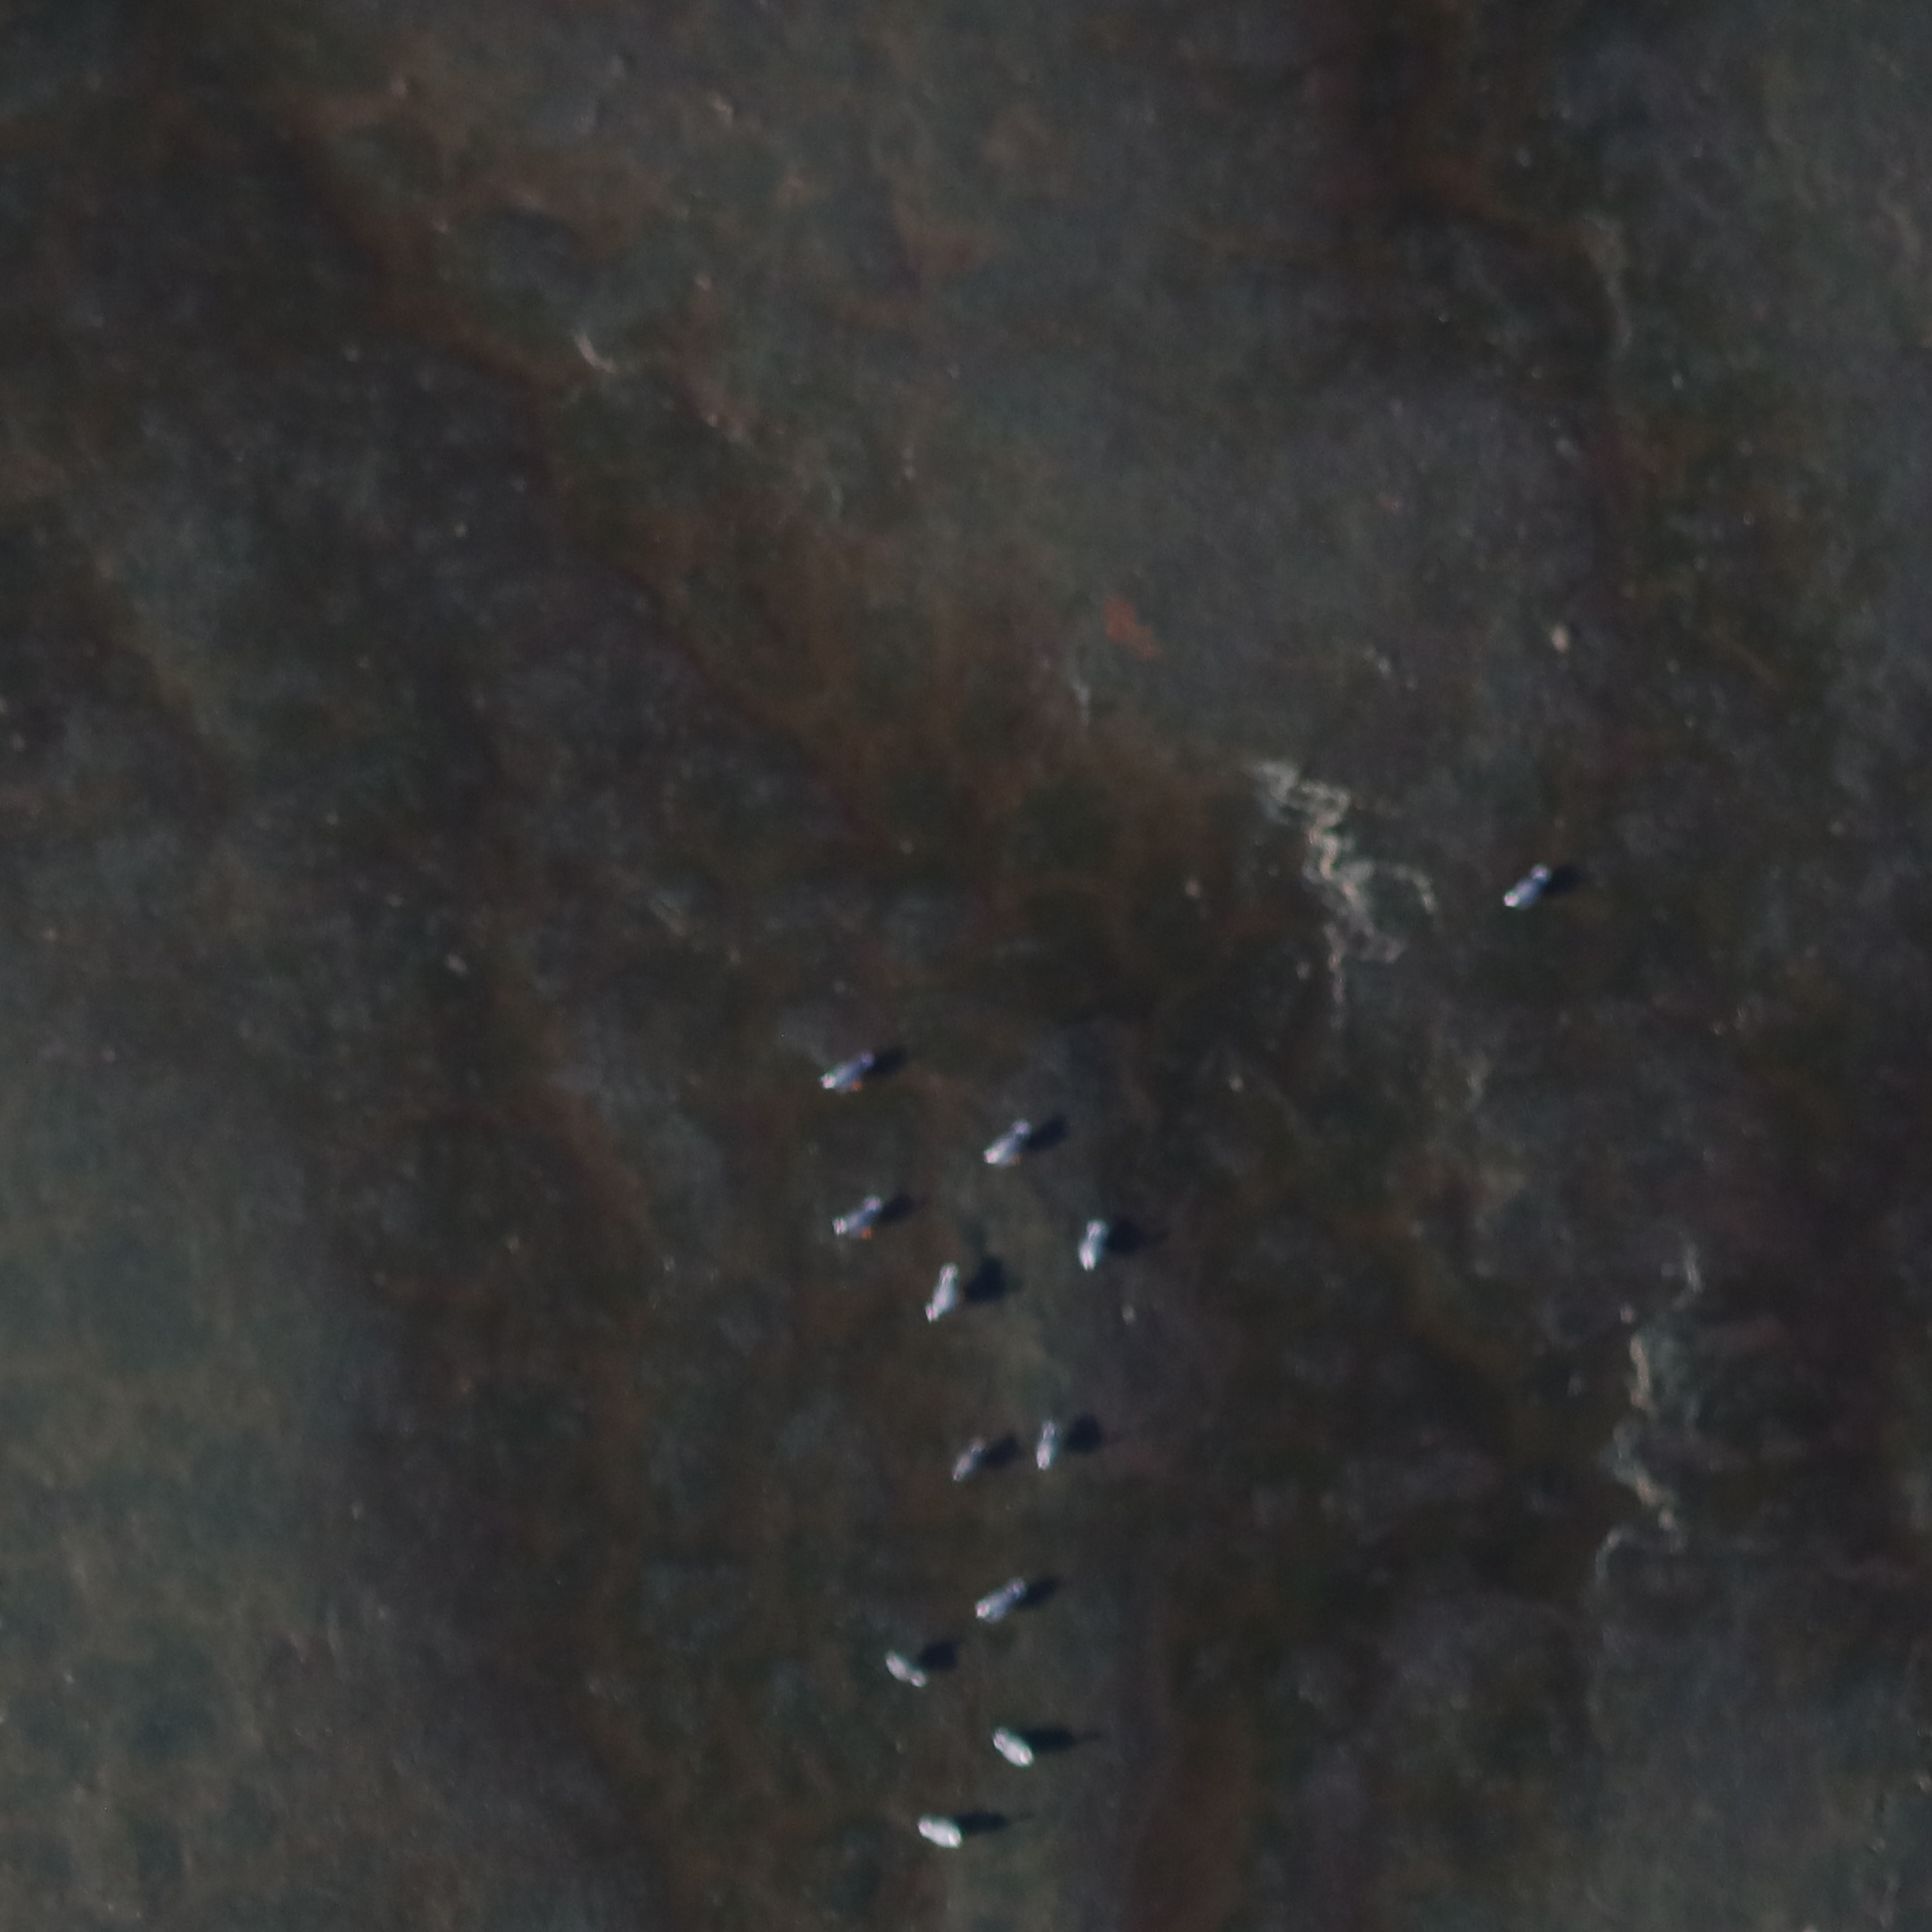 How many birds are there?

12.